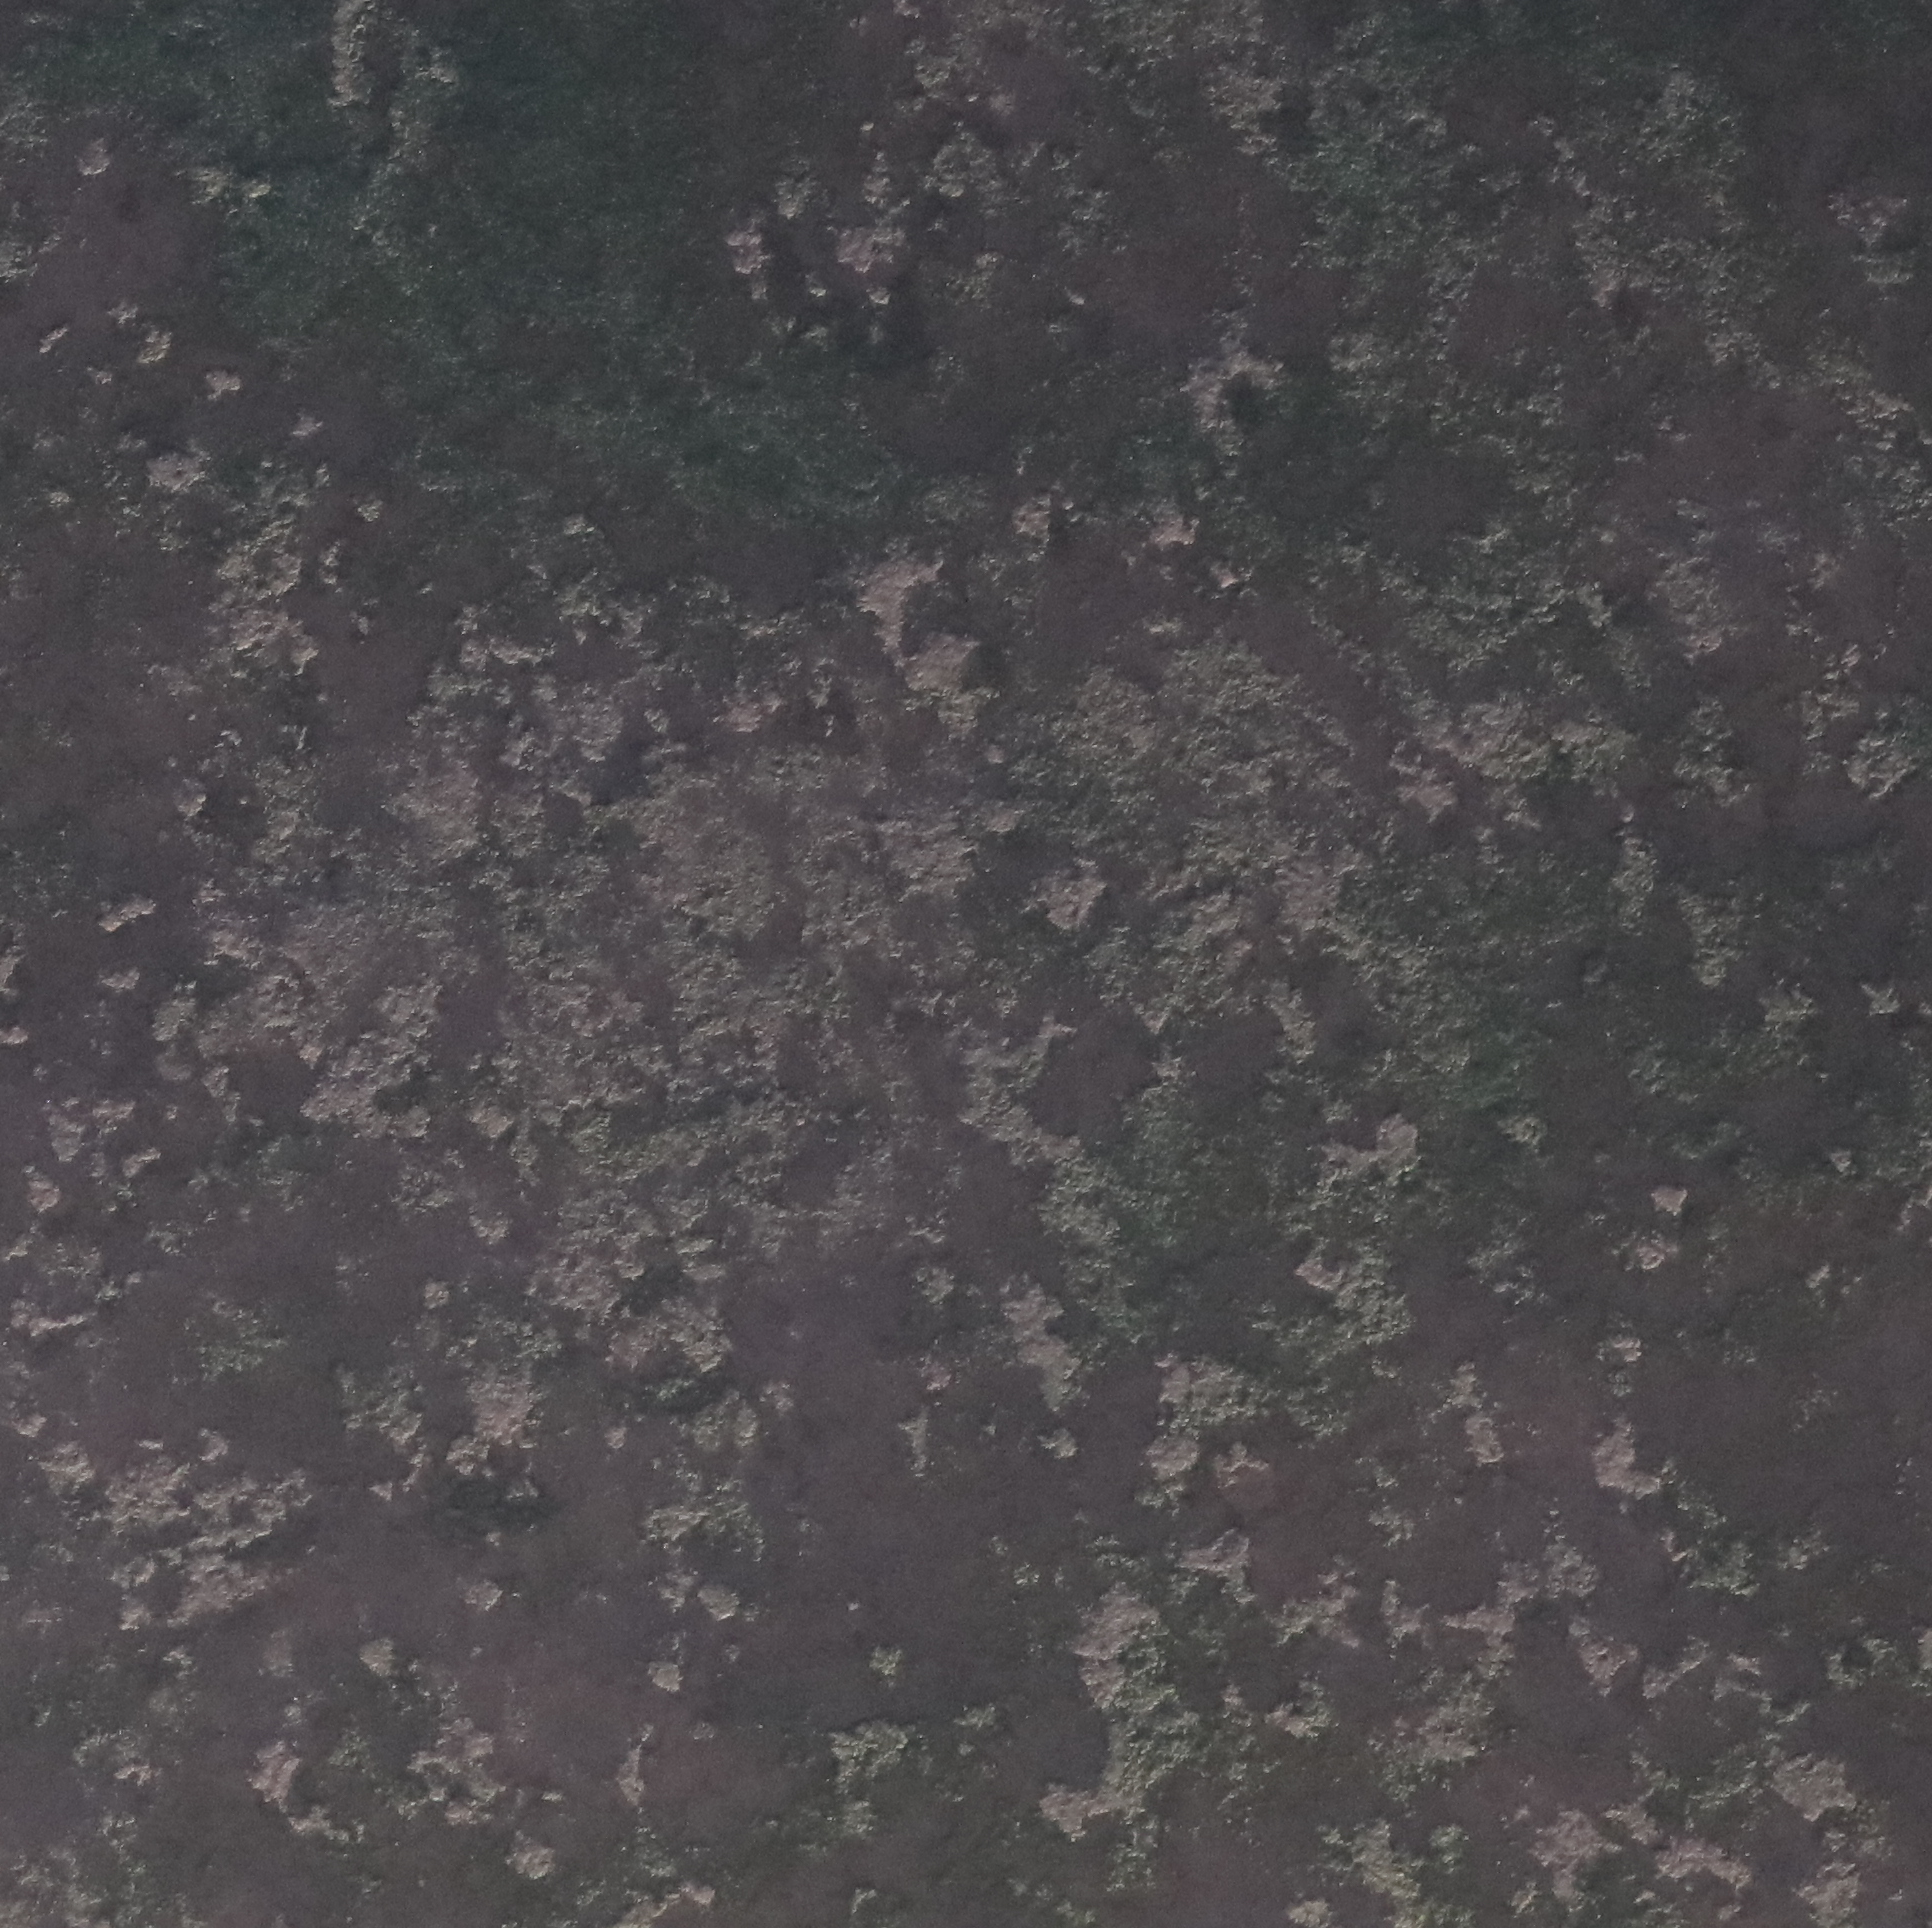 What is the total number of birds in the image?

0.